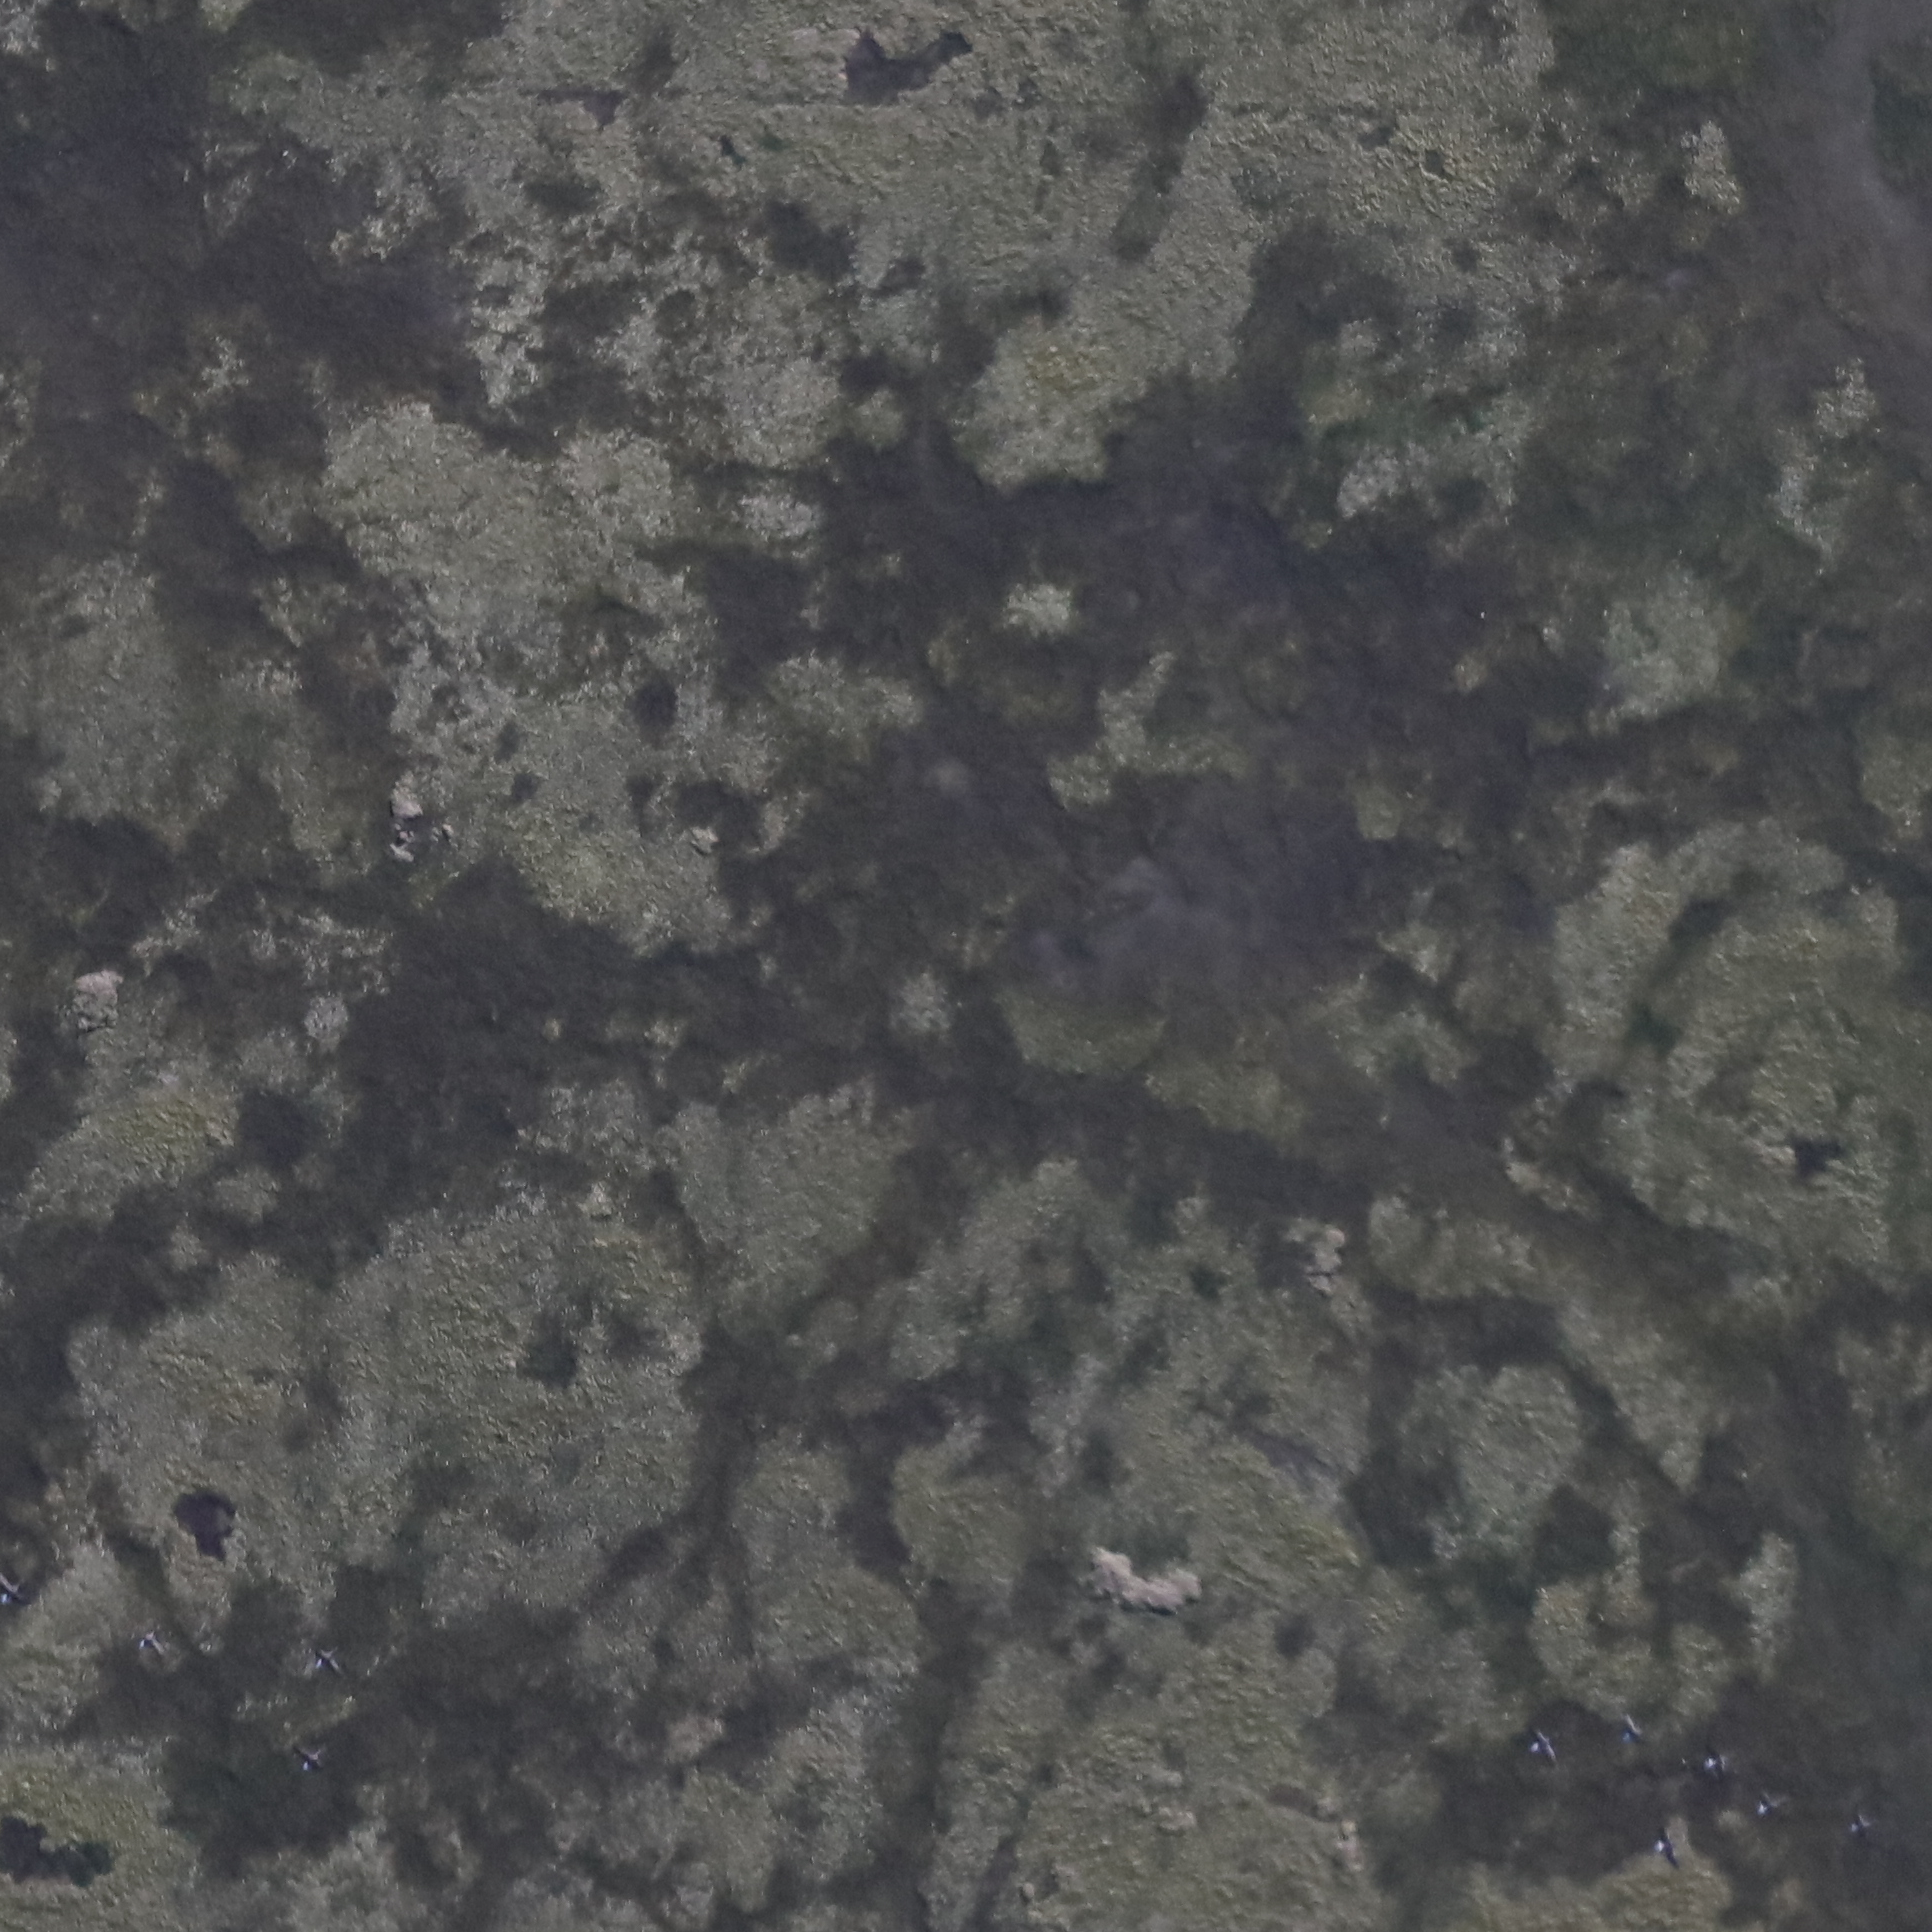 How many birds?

10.